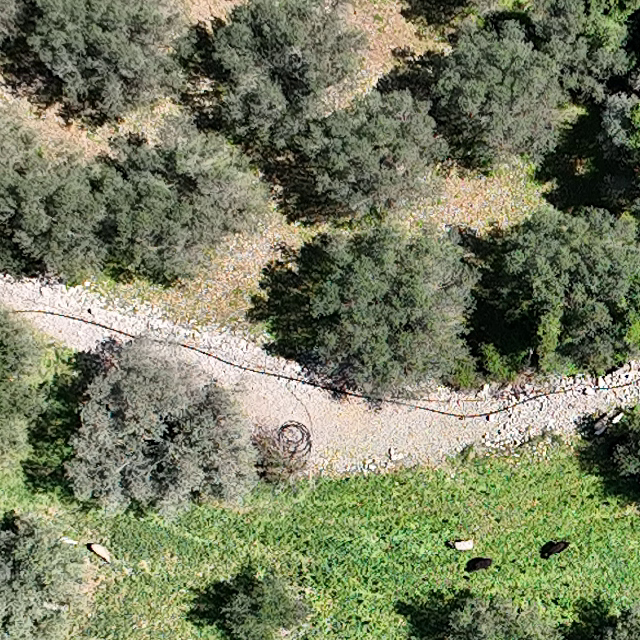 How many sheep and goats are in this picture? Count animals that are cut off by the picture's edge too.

8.